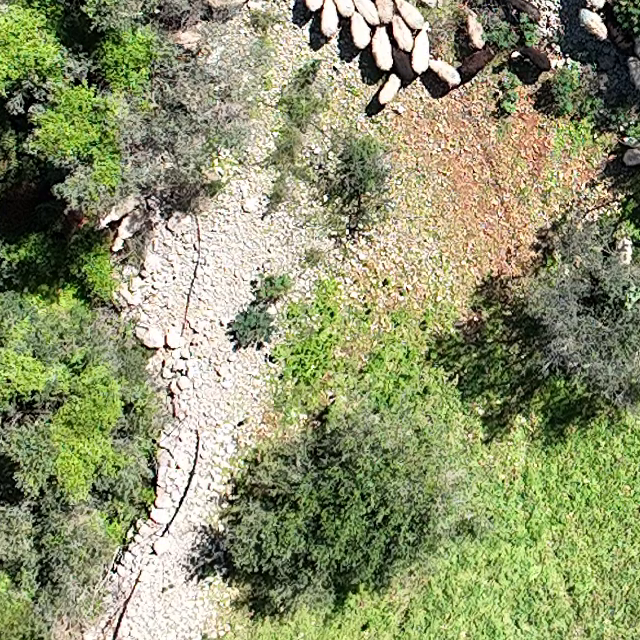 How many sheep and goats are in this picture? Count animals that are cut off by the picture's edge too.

25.